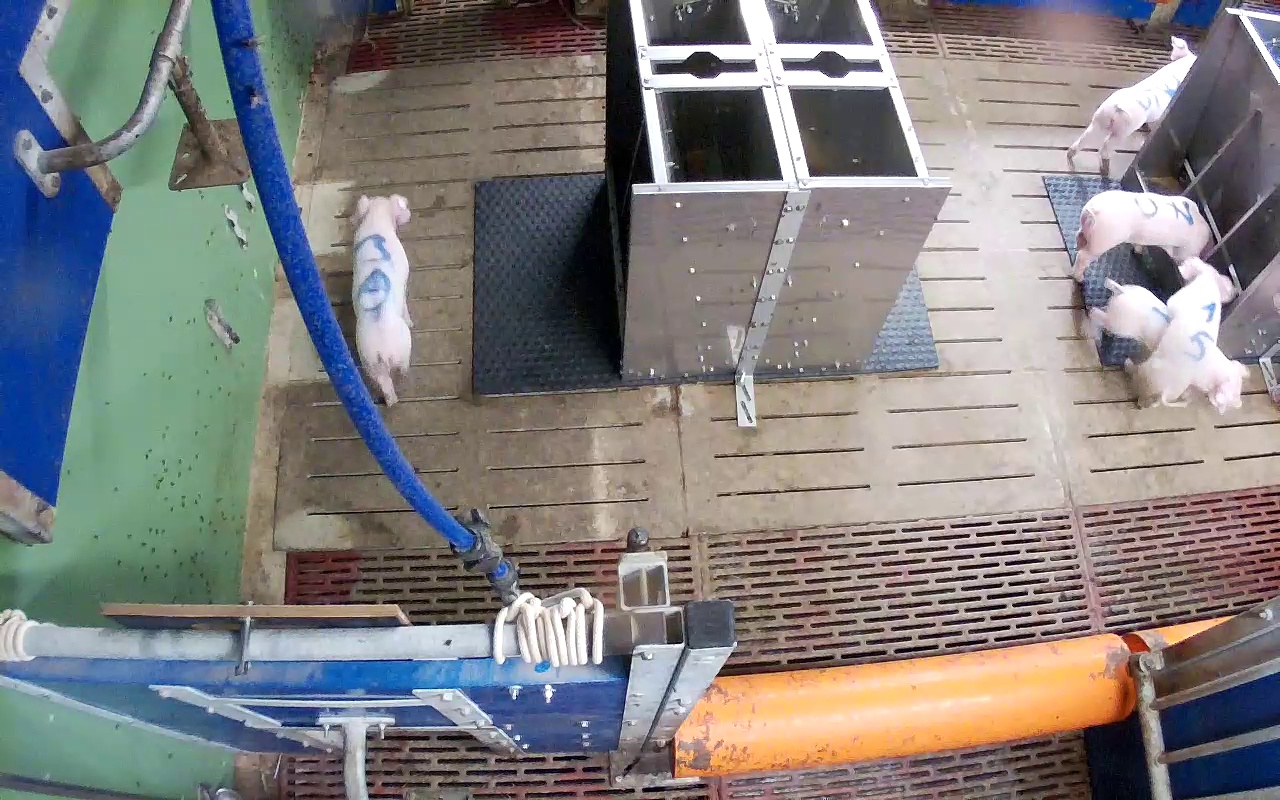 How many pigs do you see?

5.